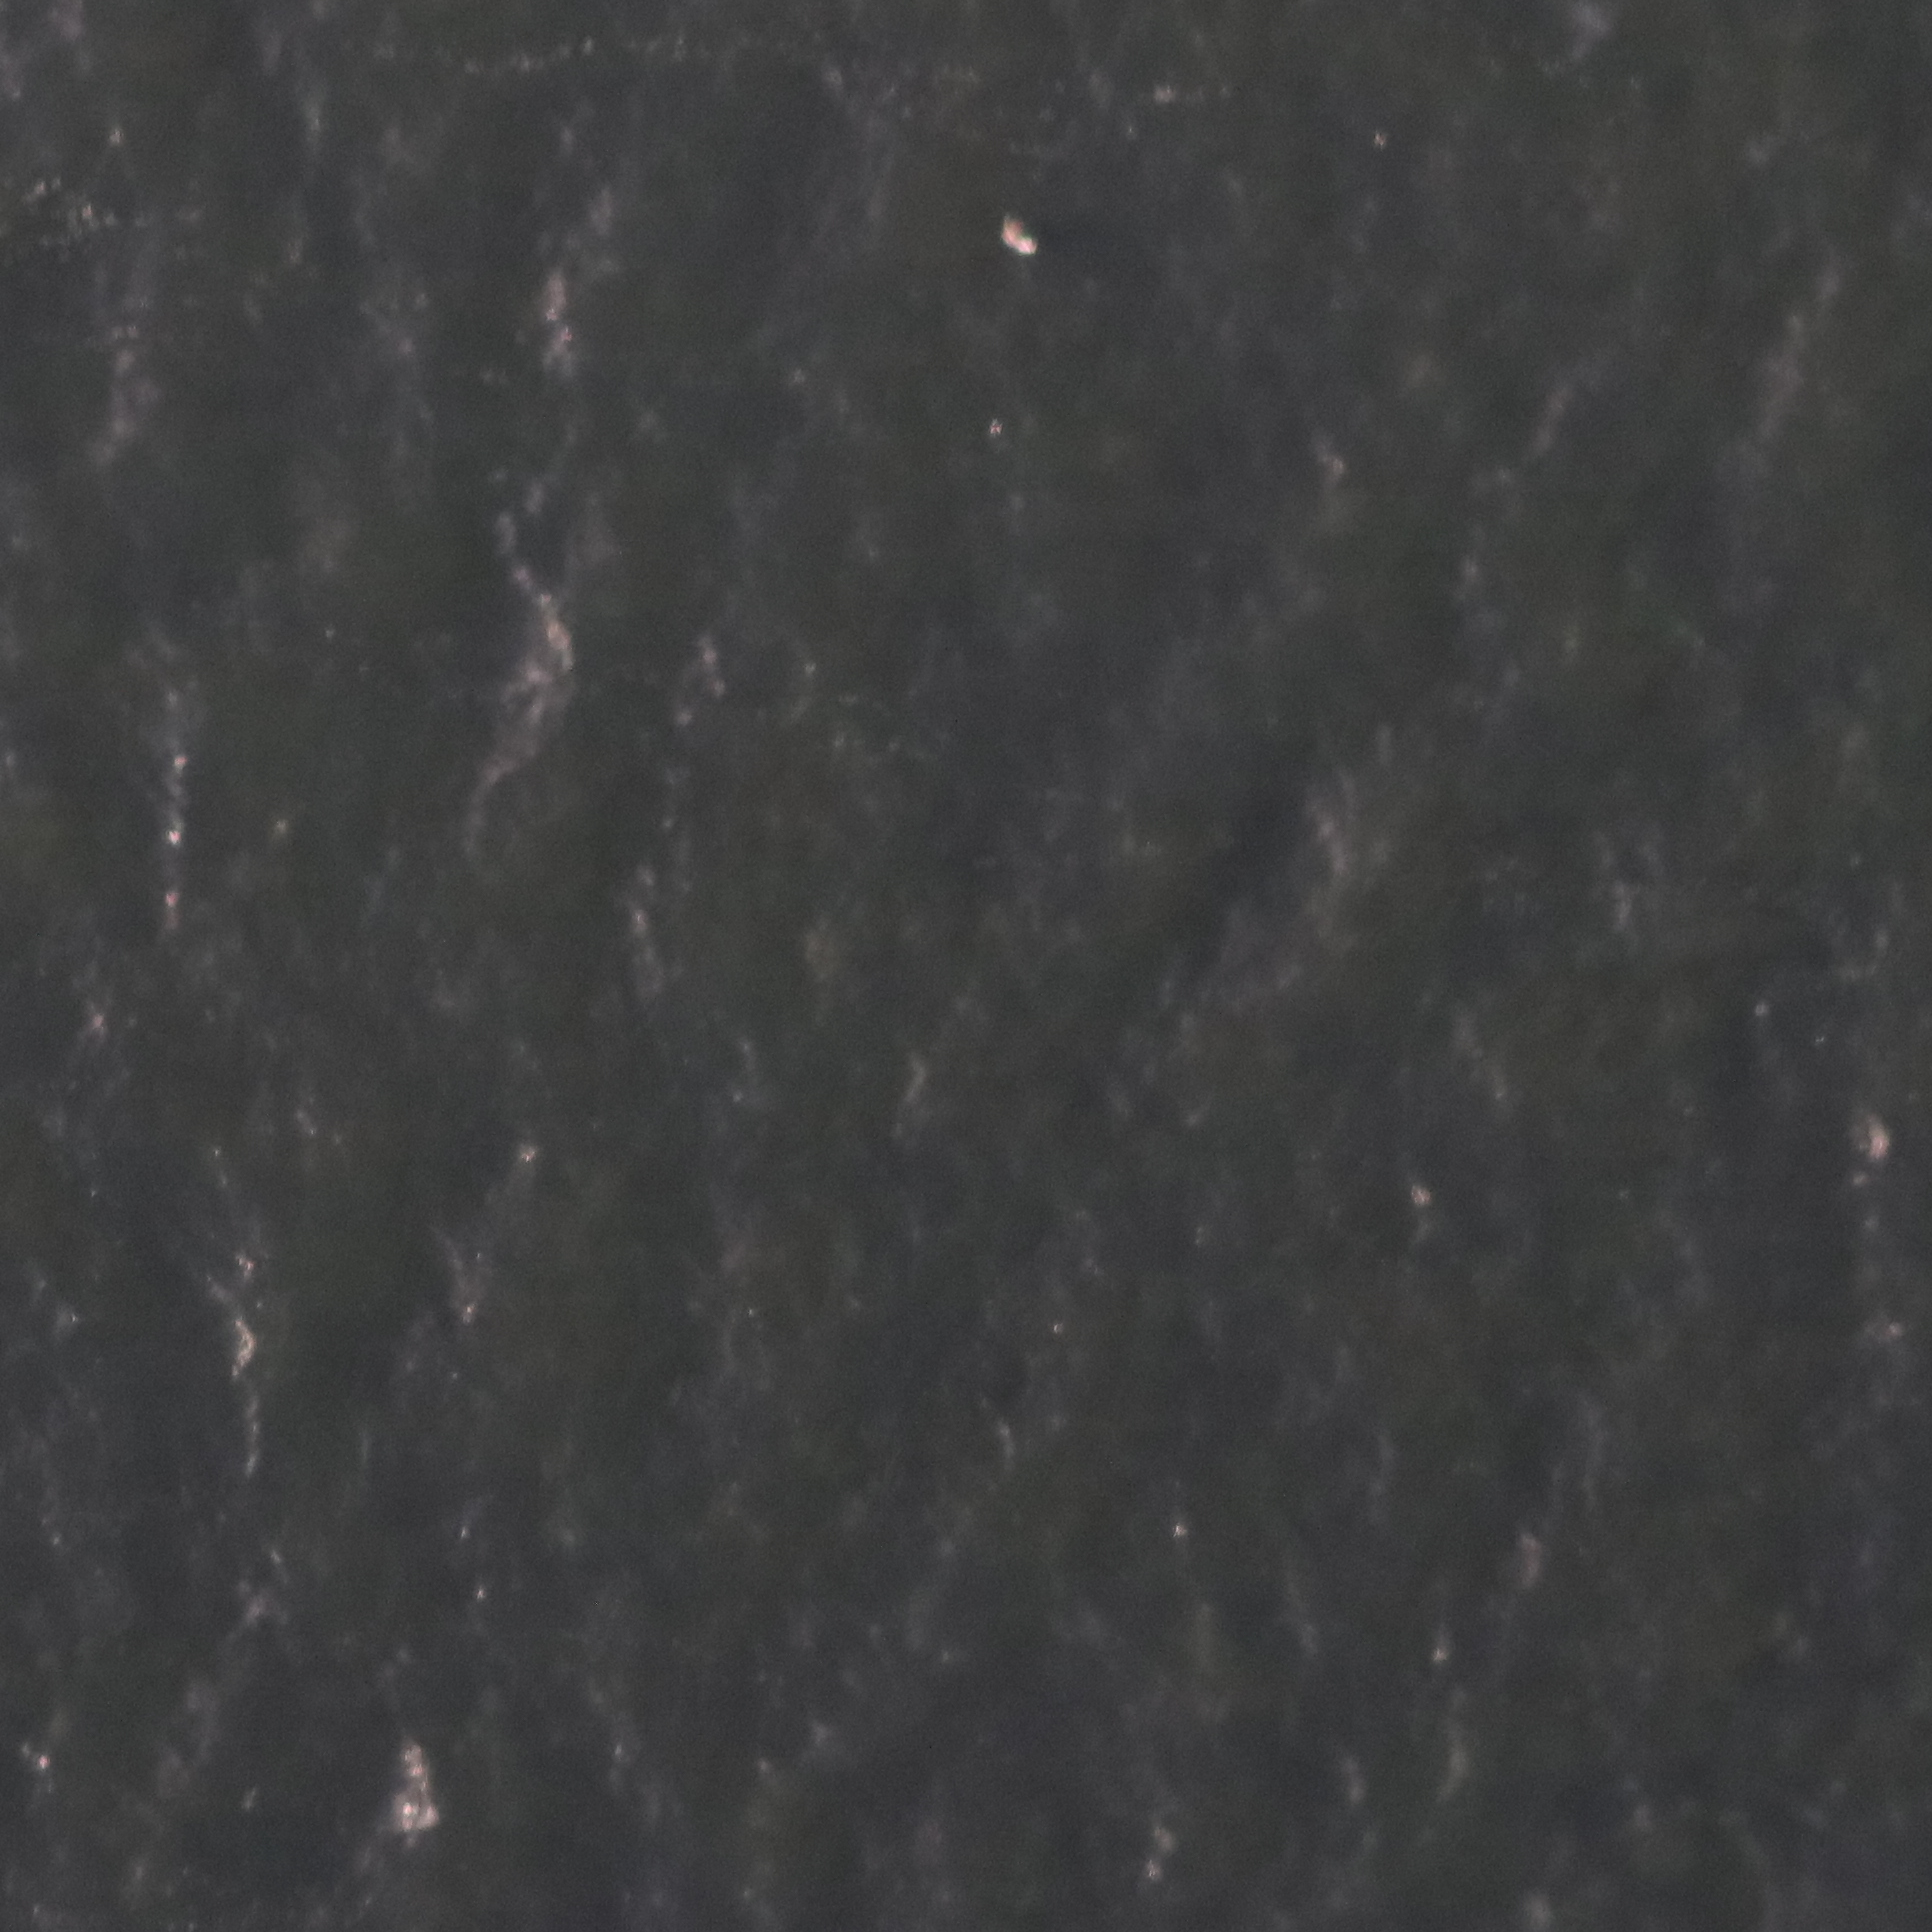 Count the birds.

1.